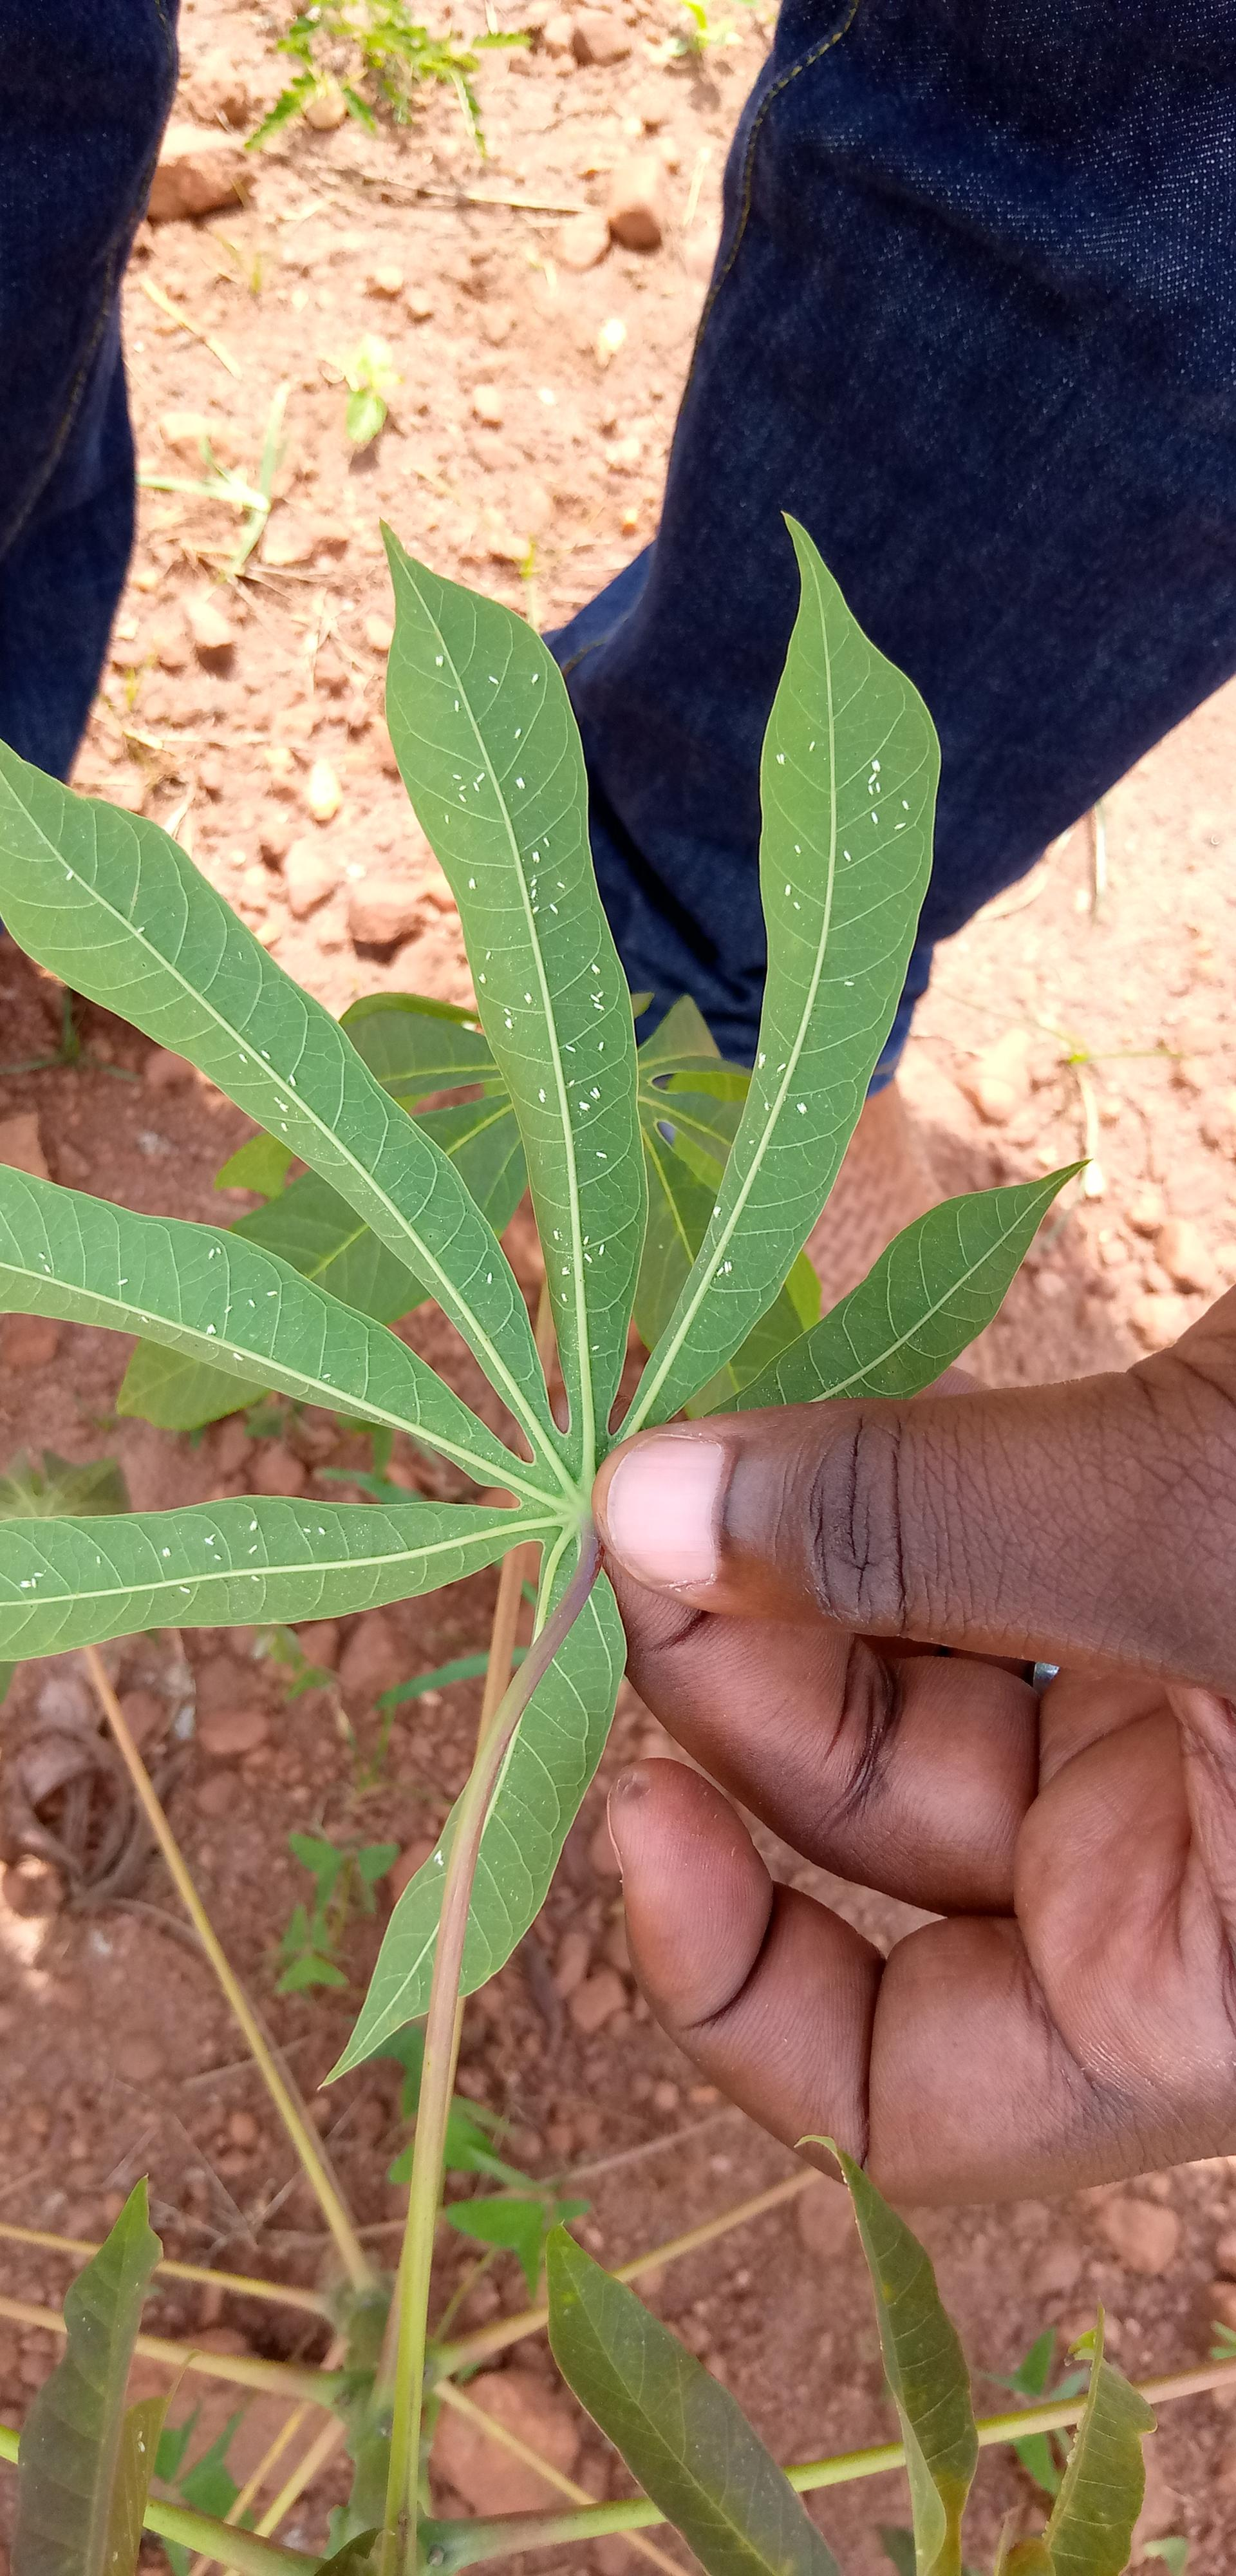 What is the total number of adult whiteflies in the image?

121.